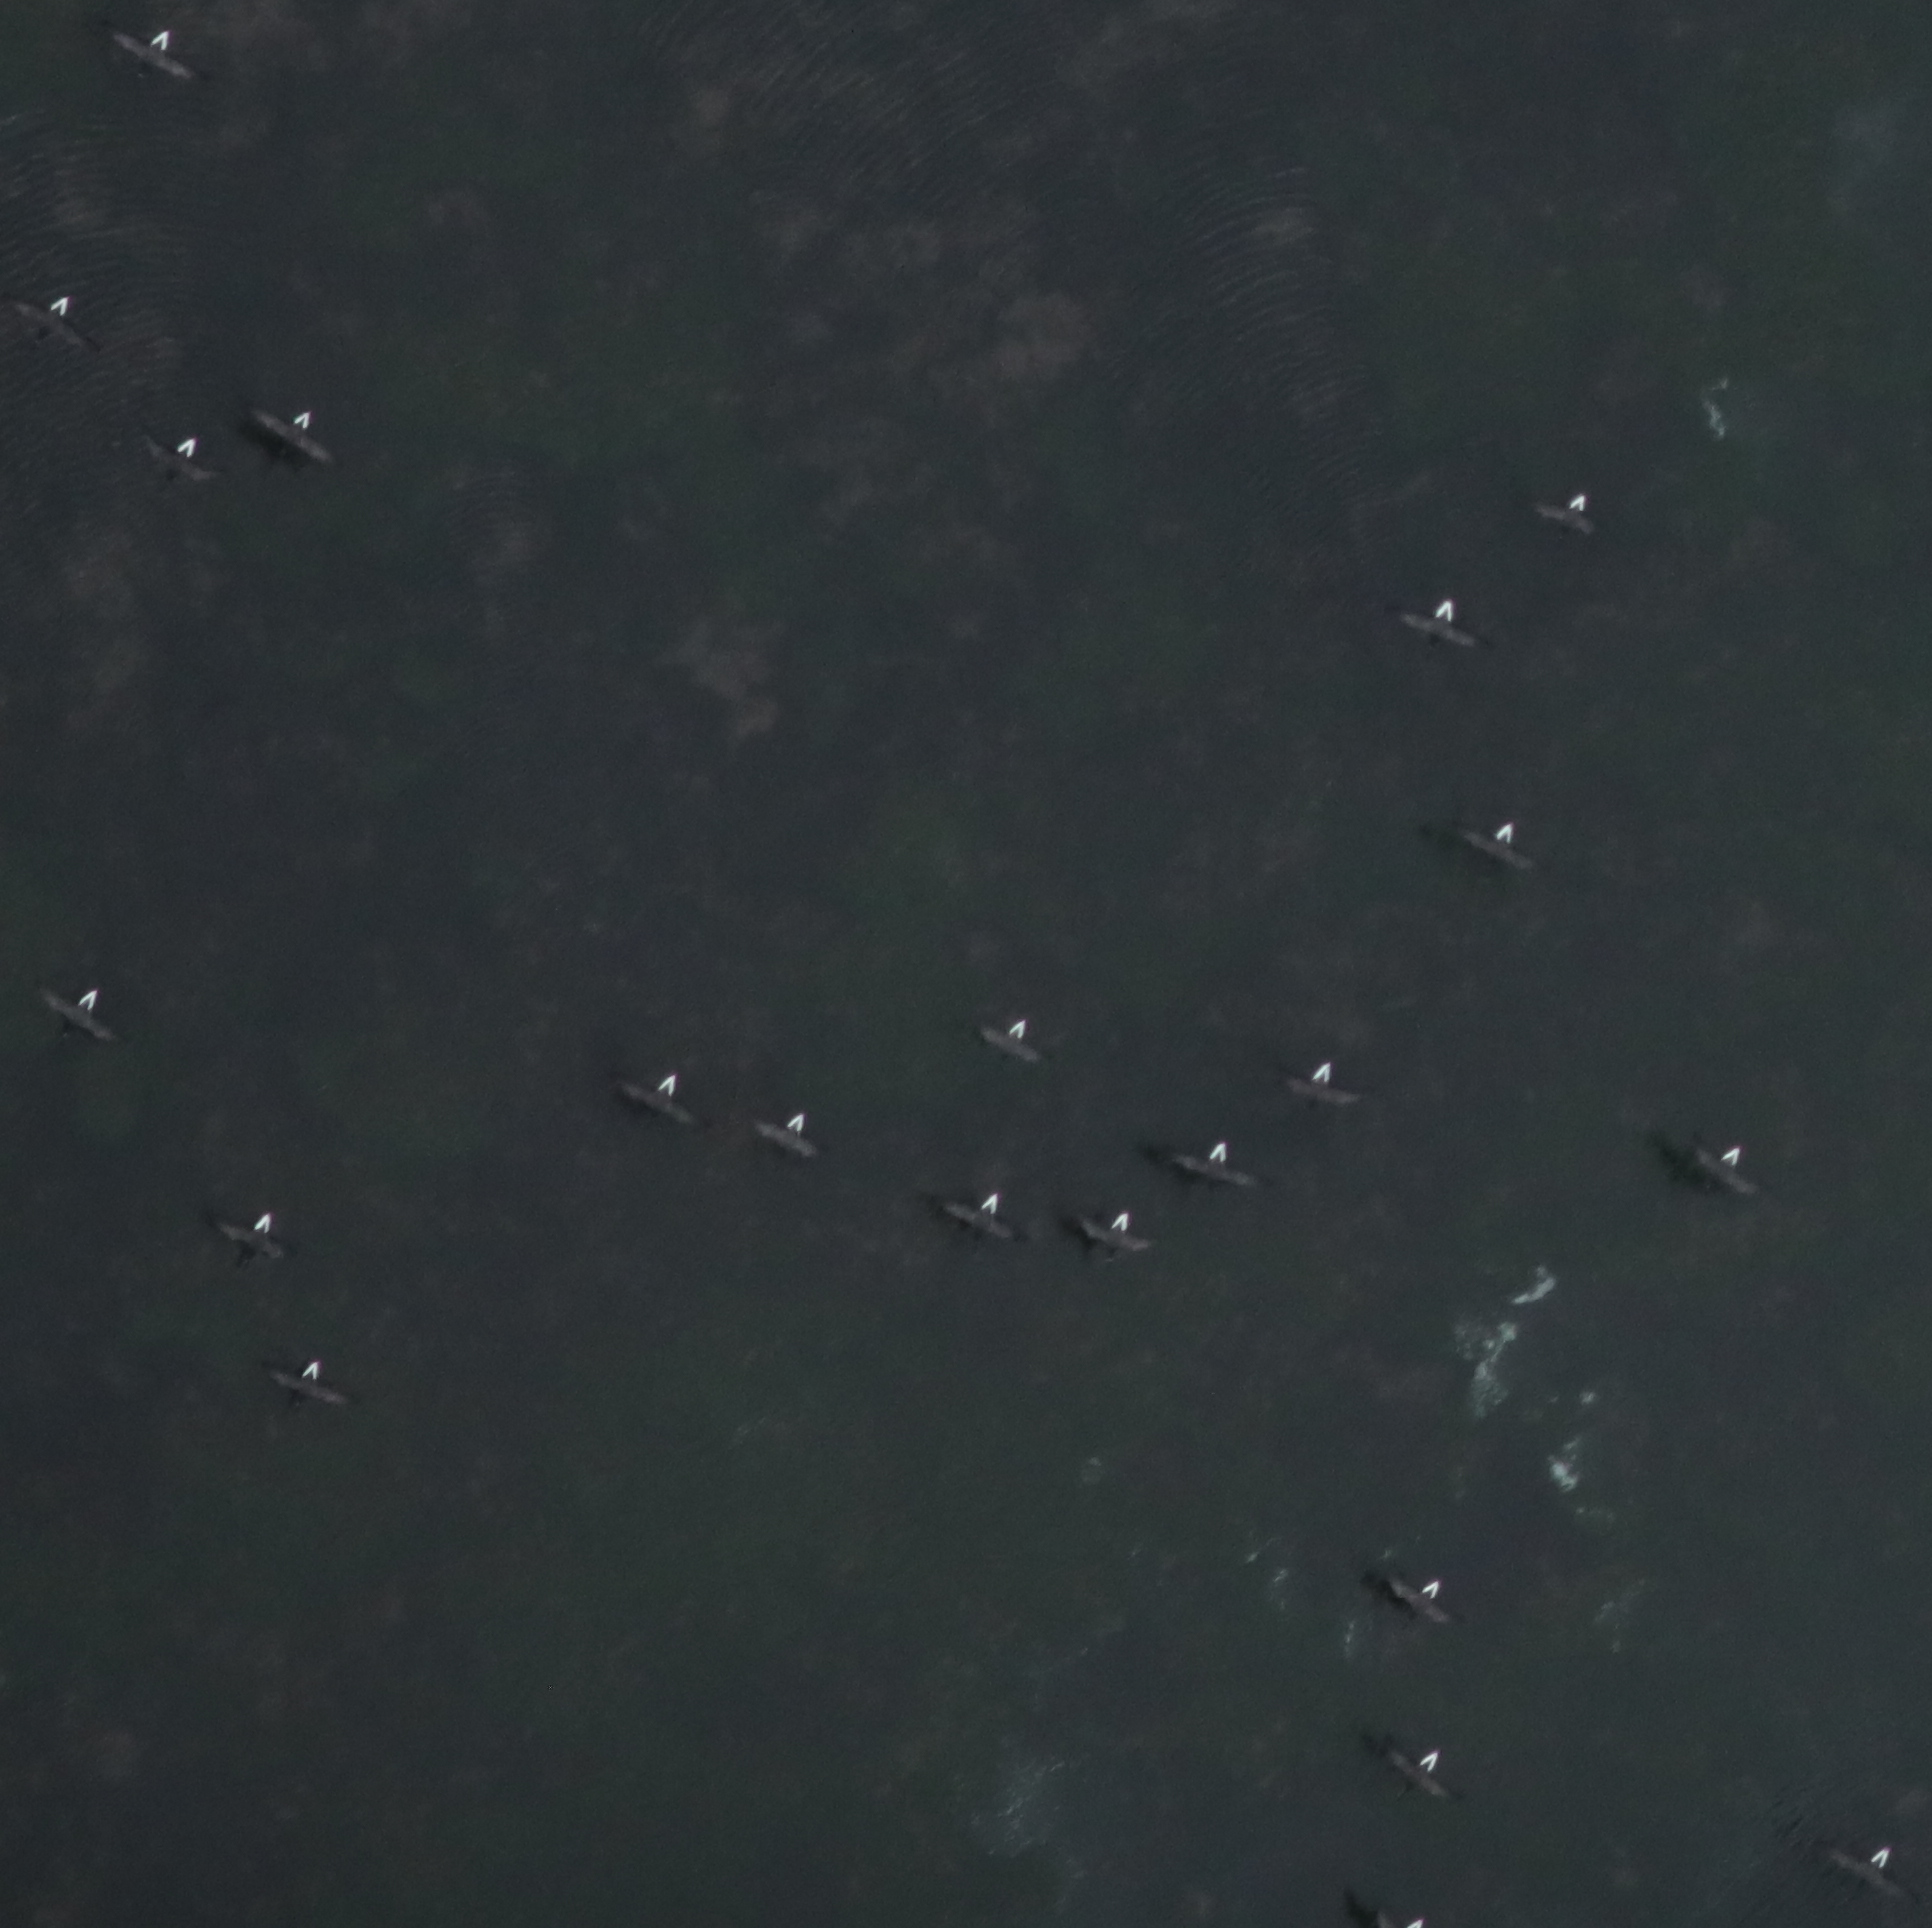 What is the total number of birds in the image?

21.